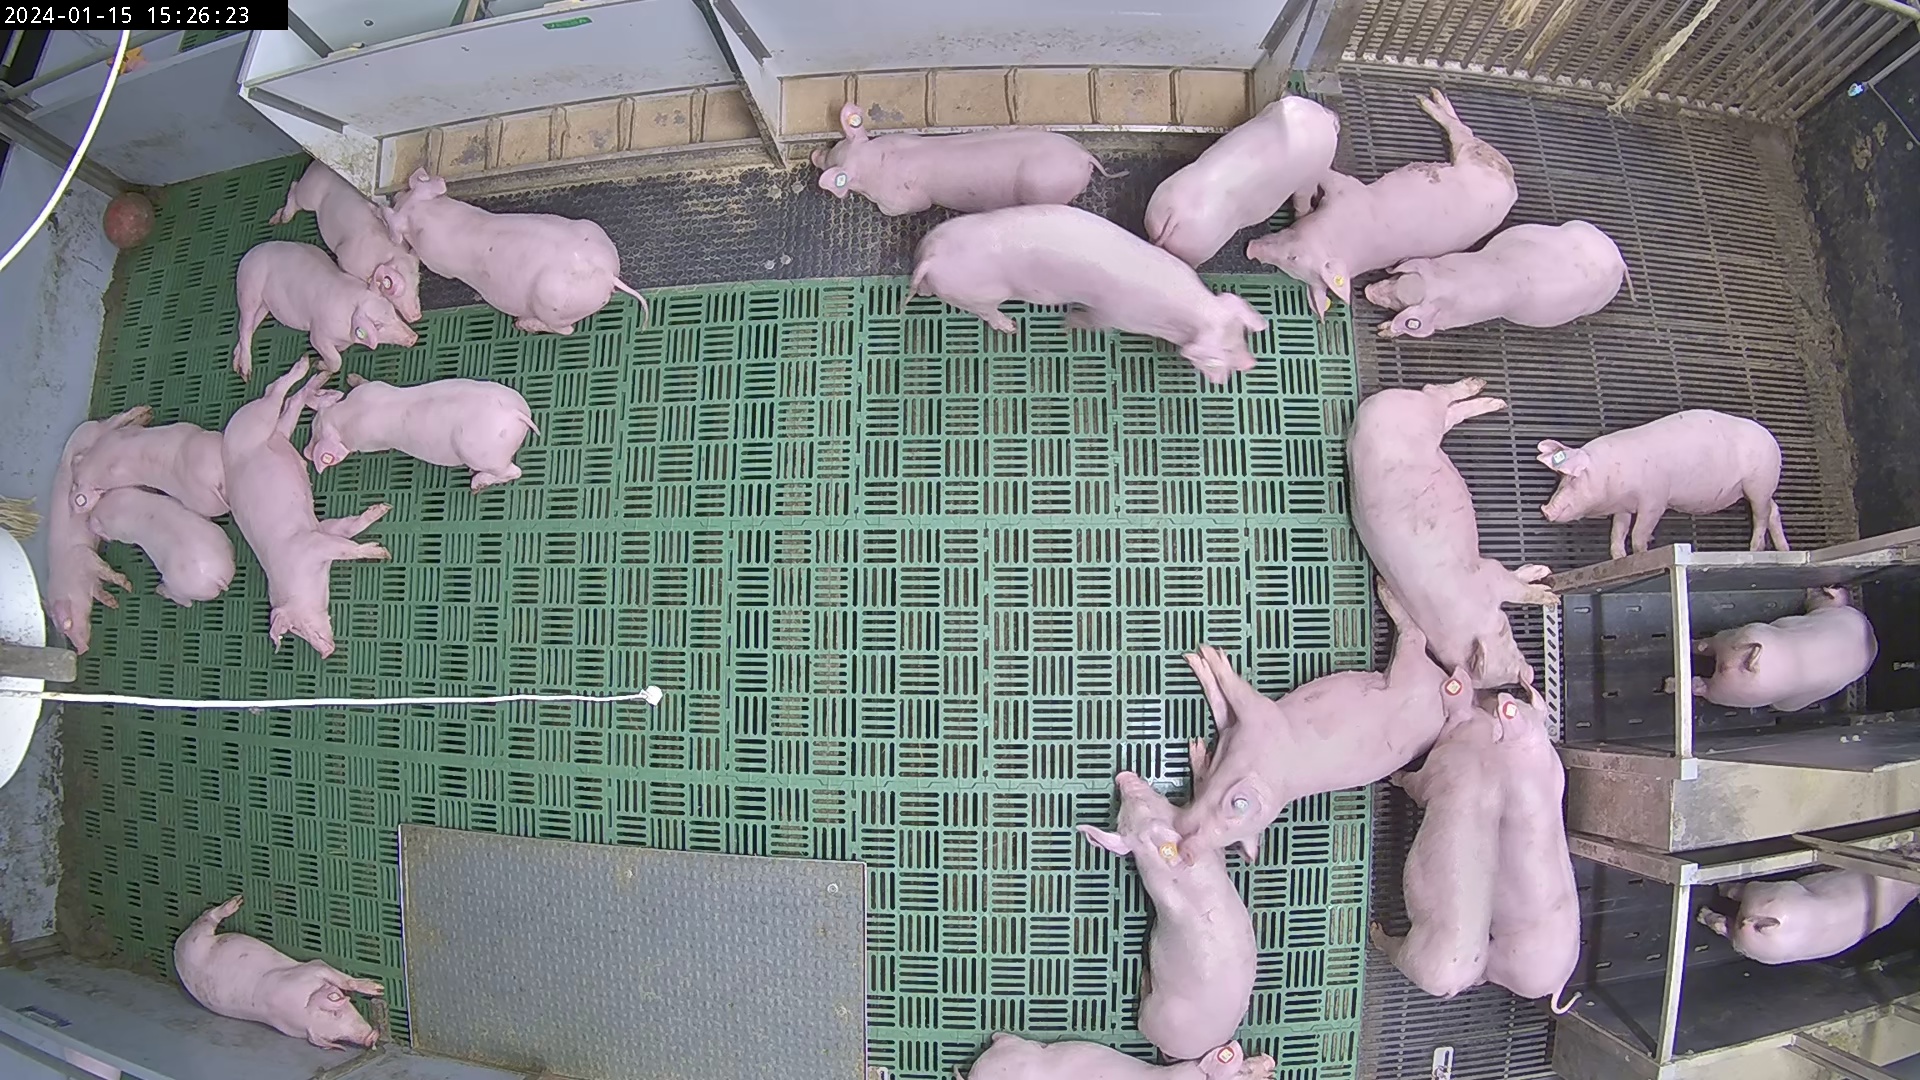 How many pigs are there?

23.